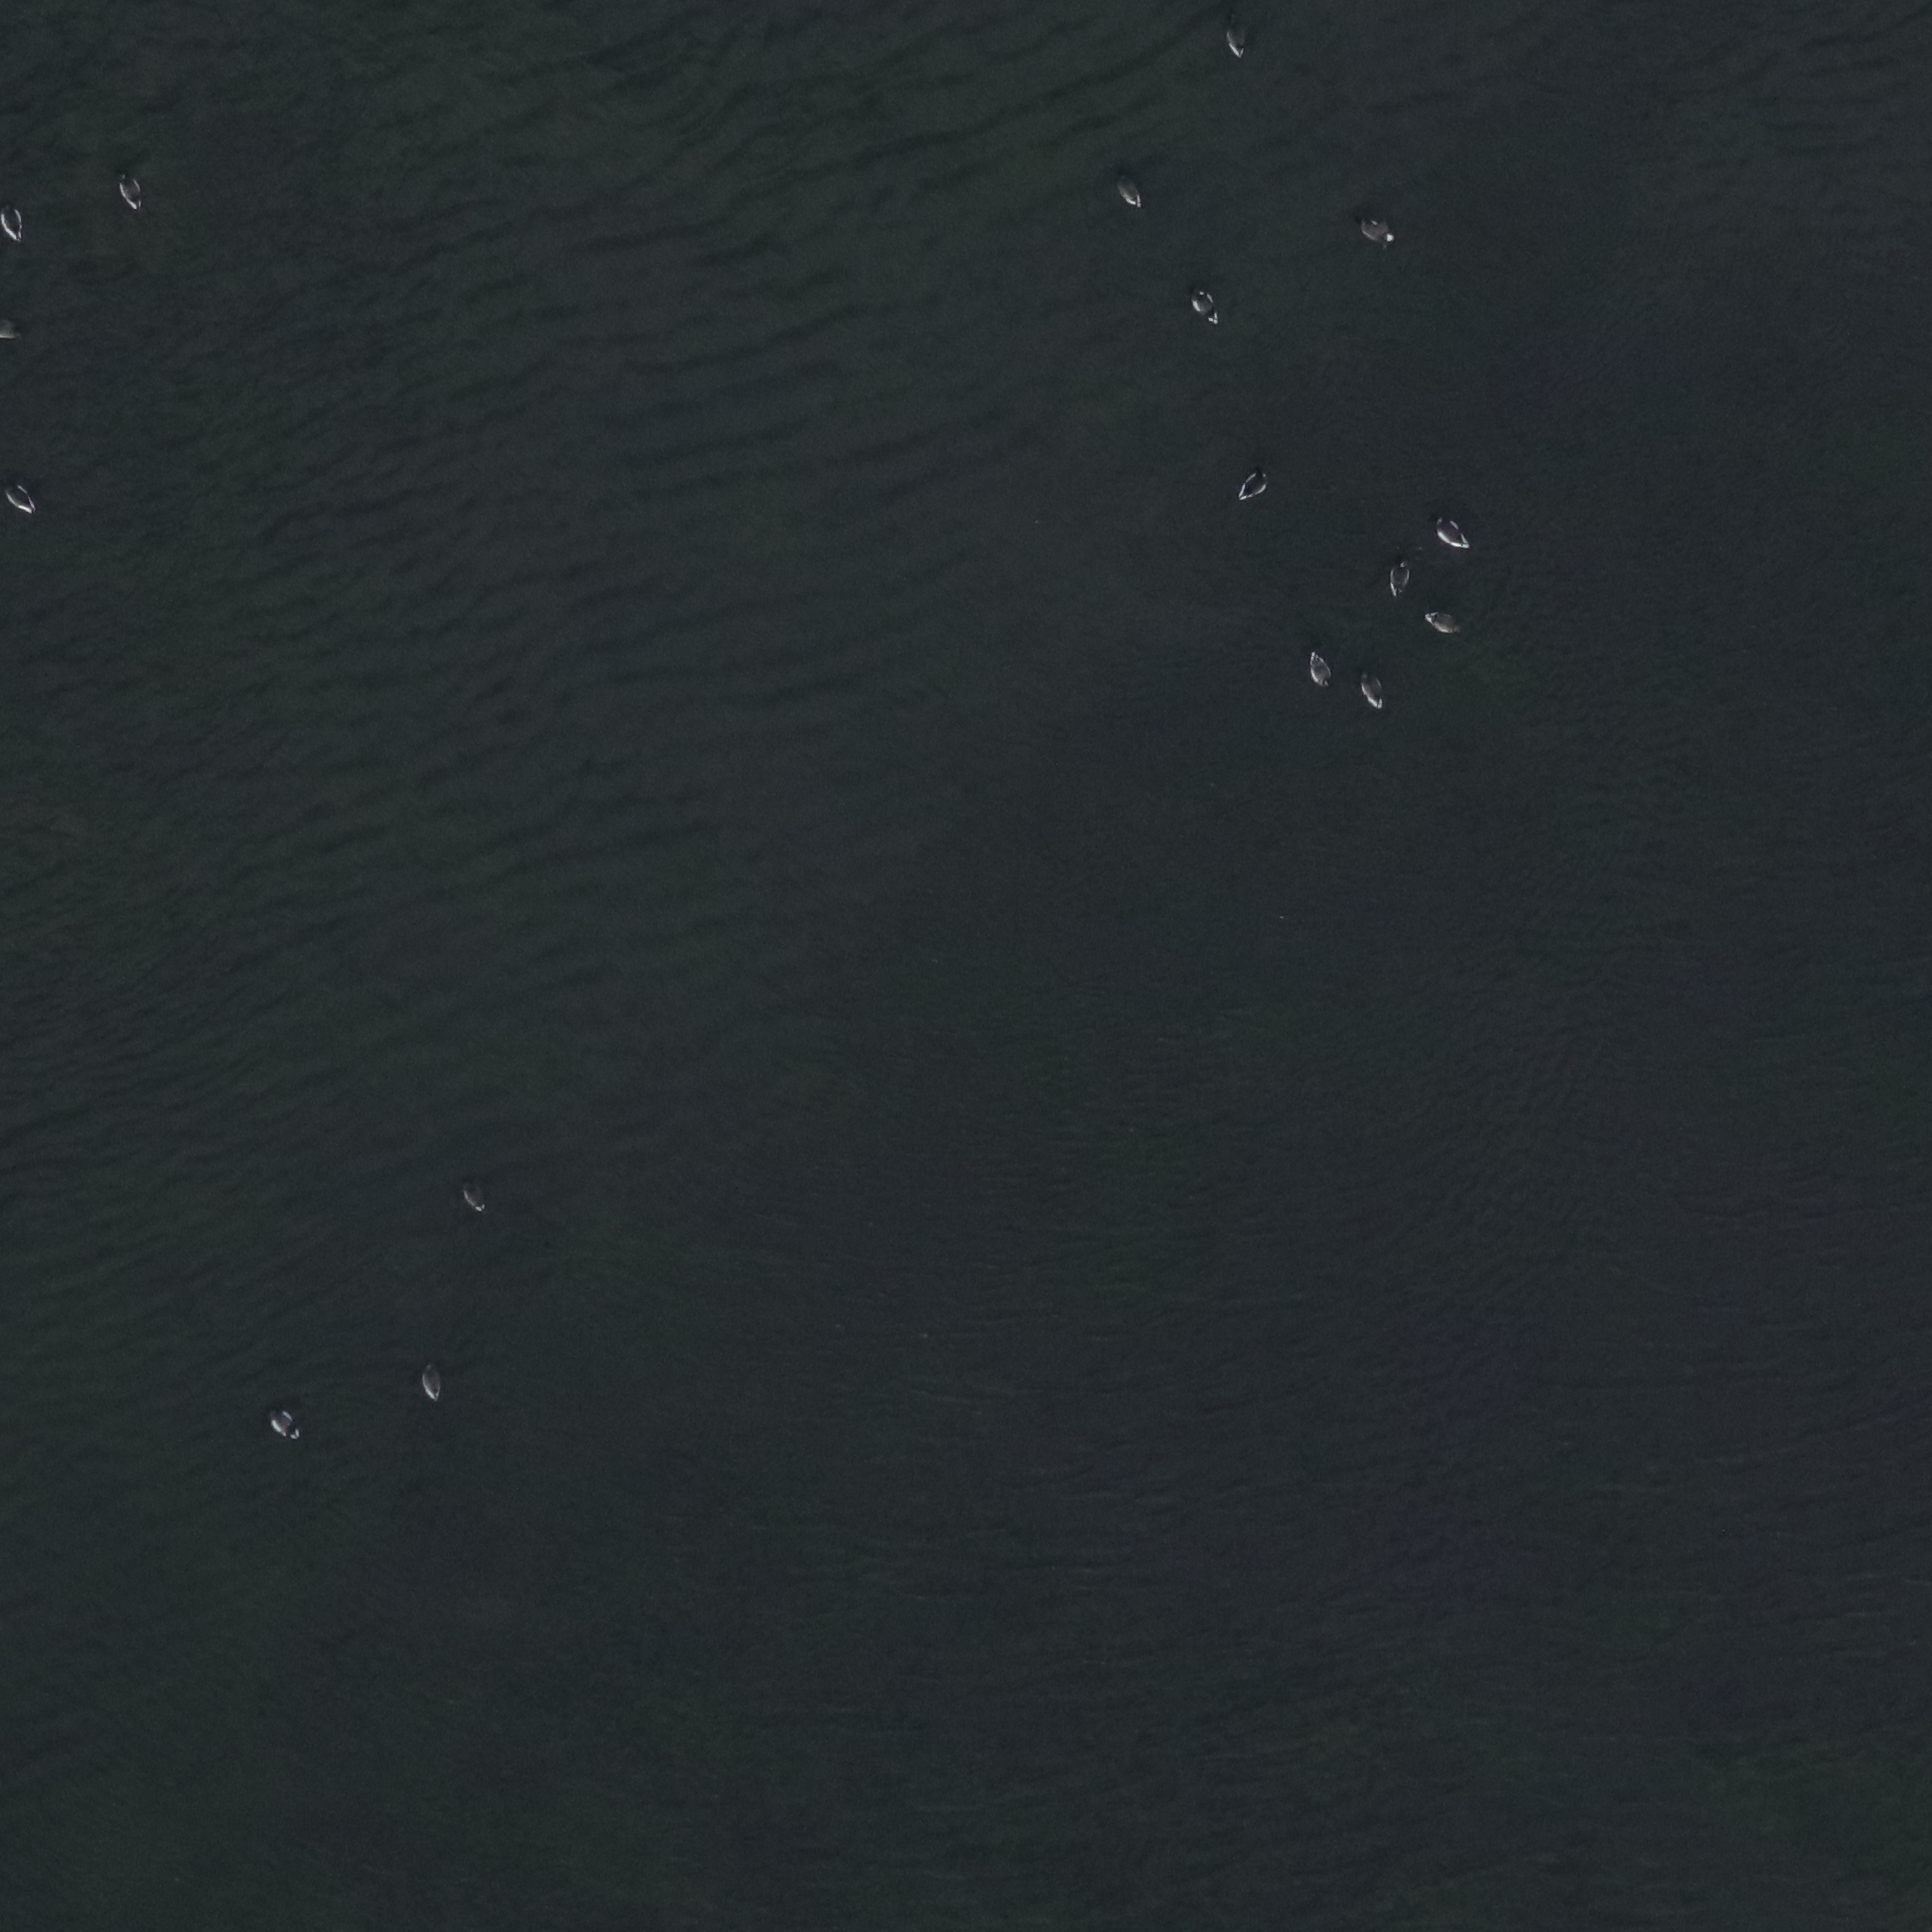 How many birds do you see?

17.